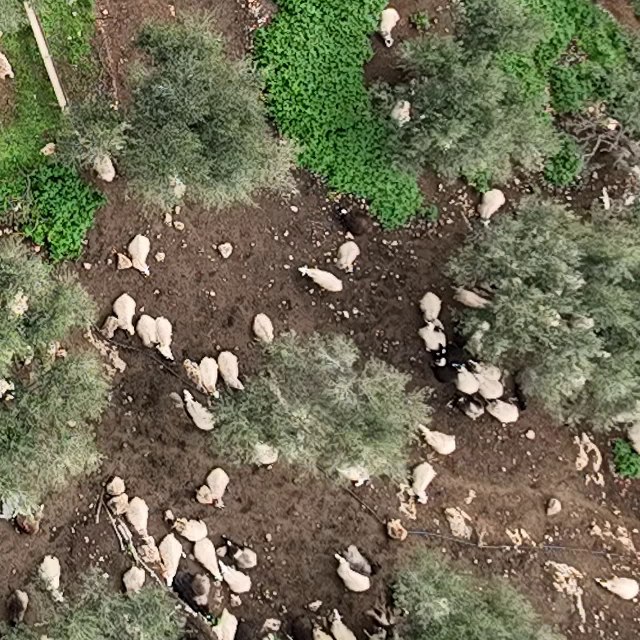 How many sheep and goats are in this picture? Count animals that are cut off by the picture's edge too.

57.